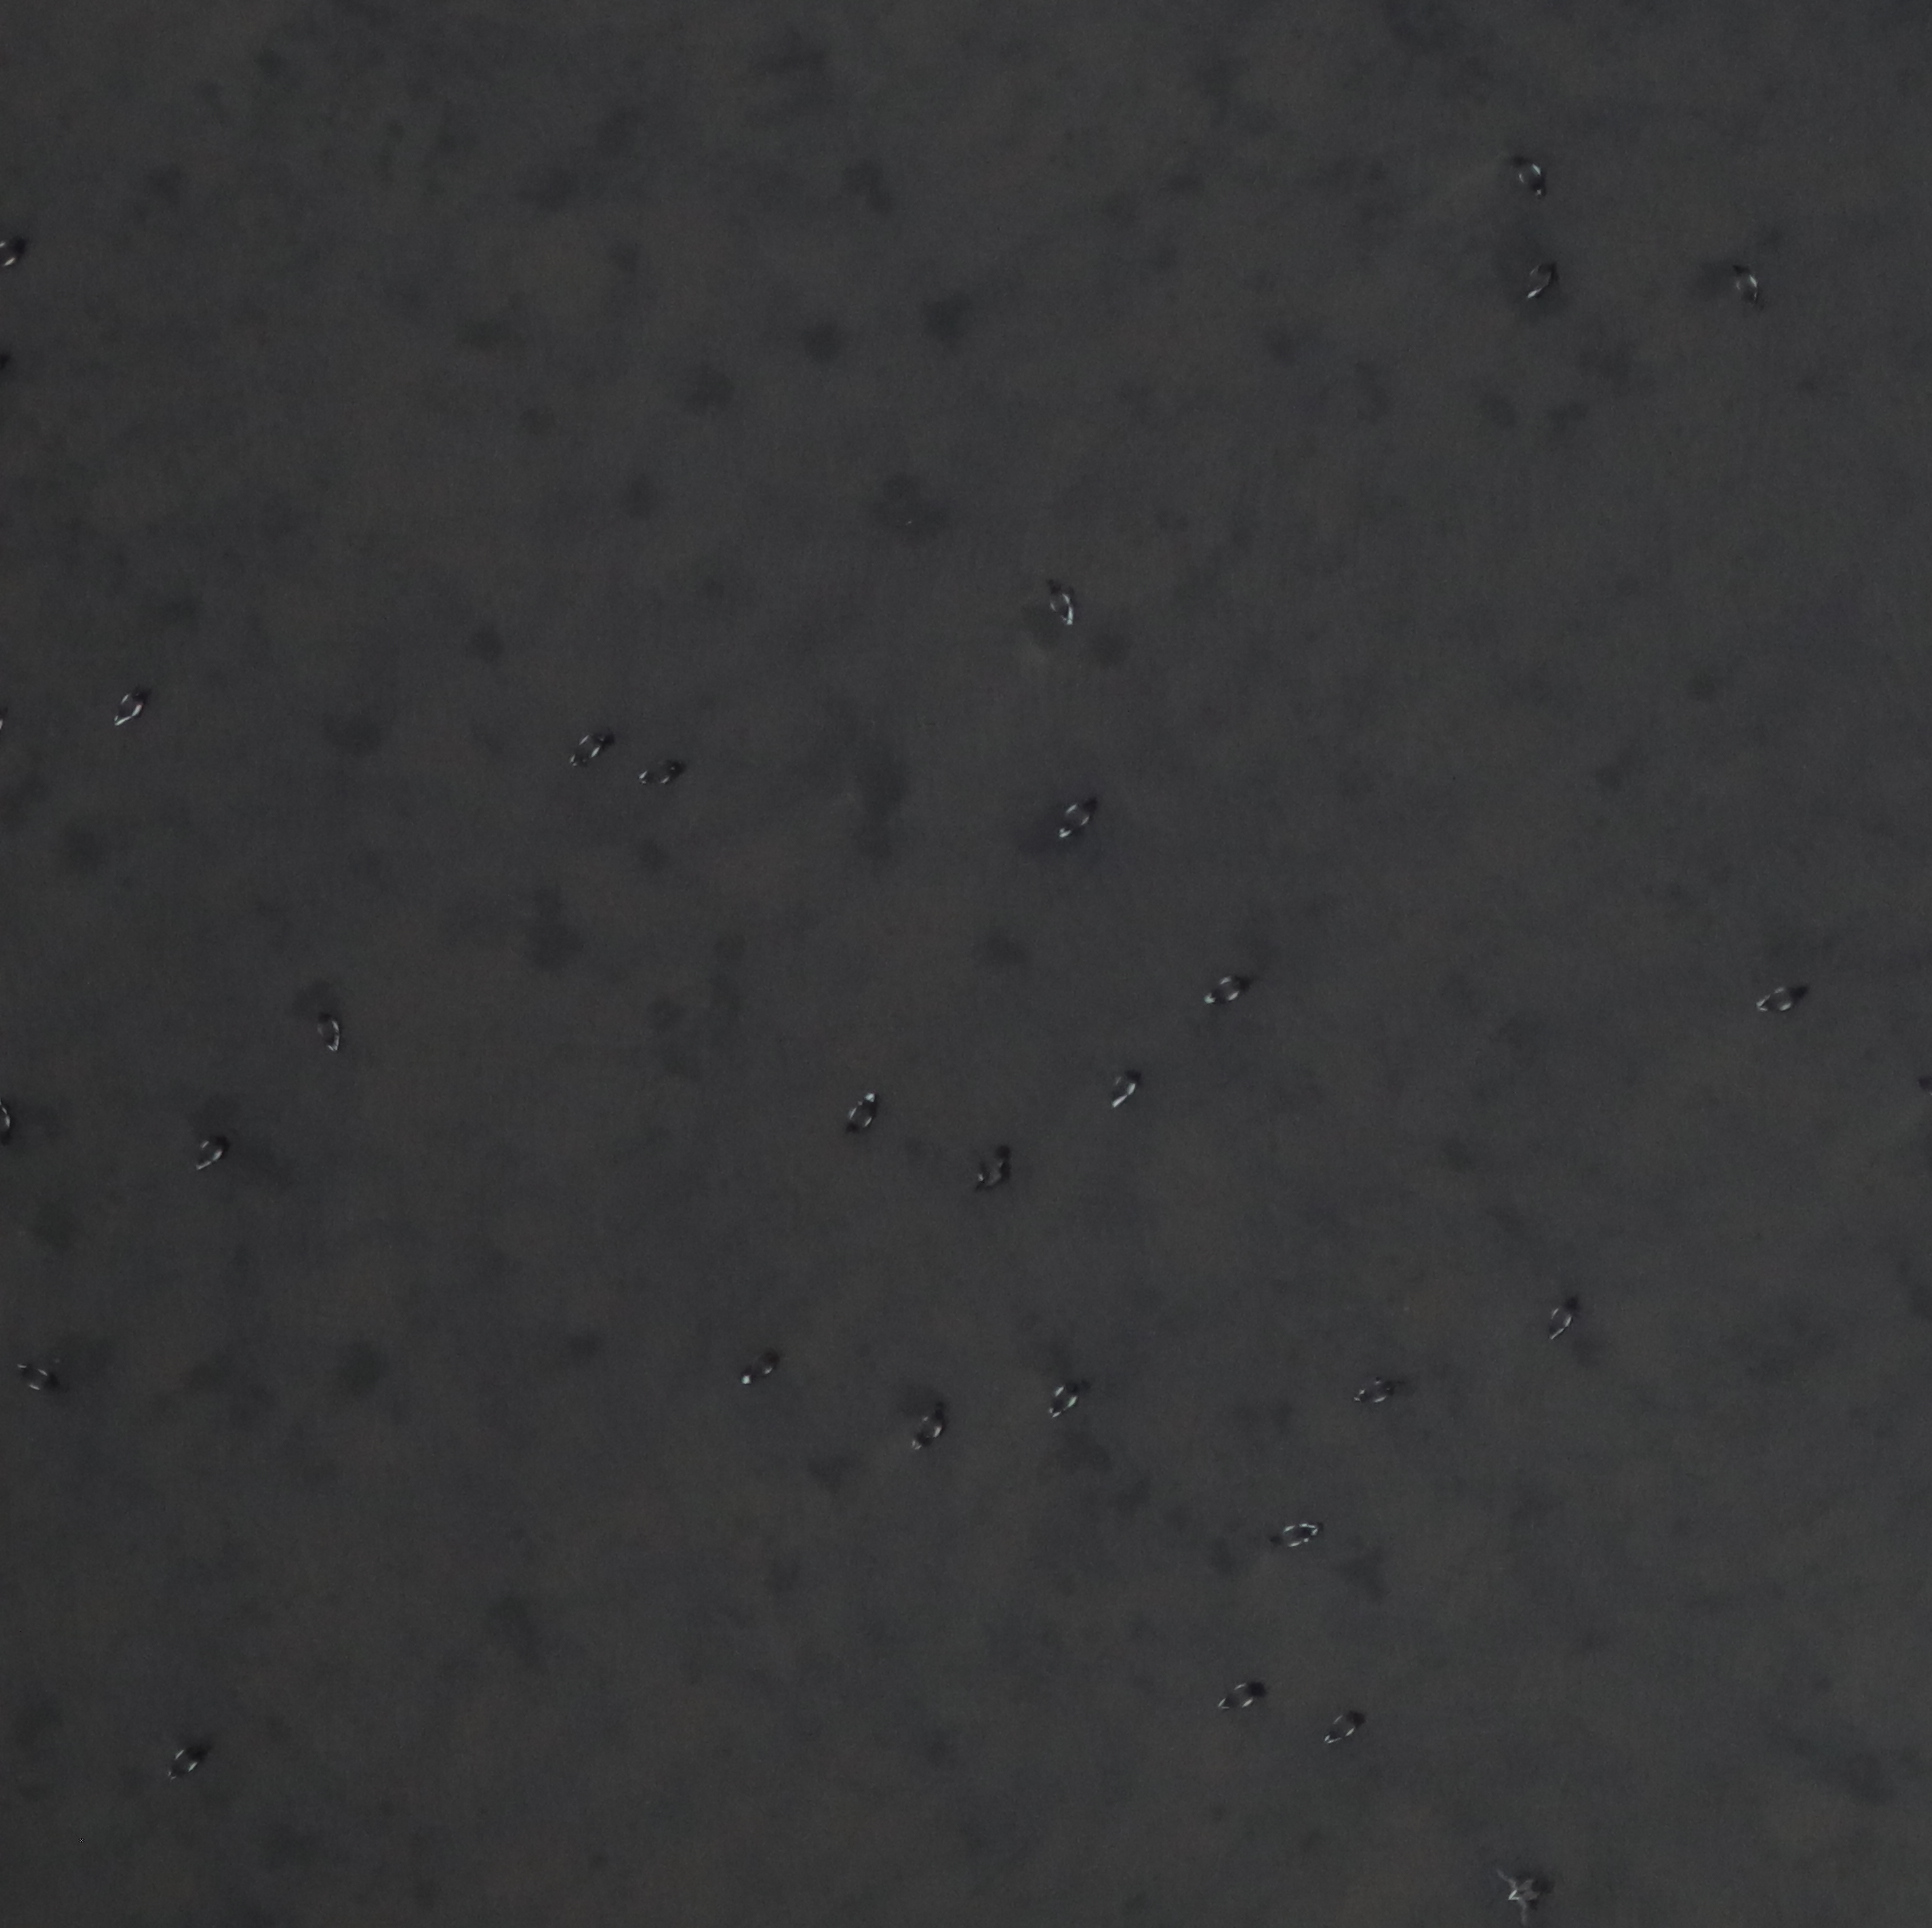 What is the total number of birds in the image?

28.